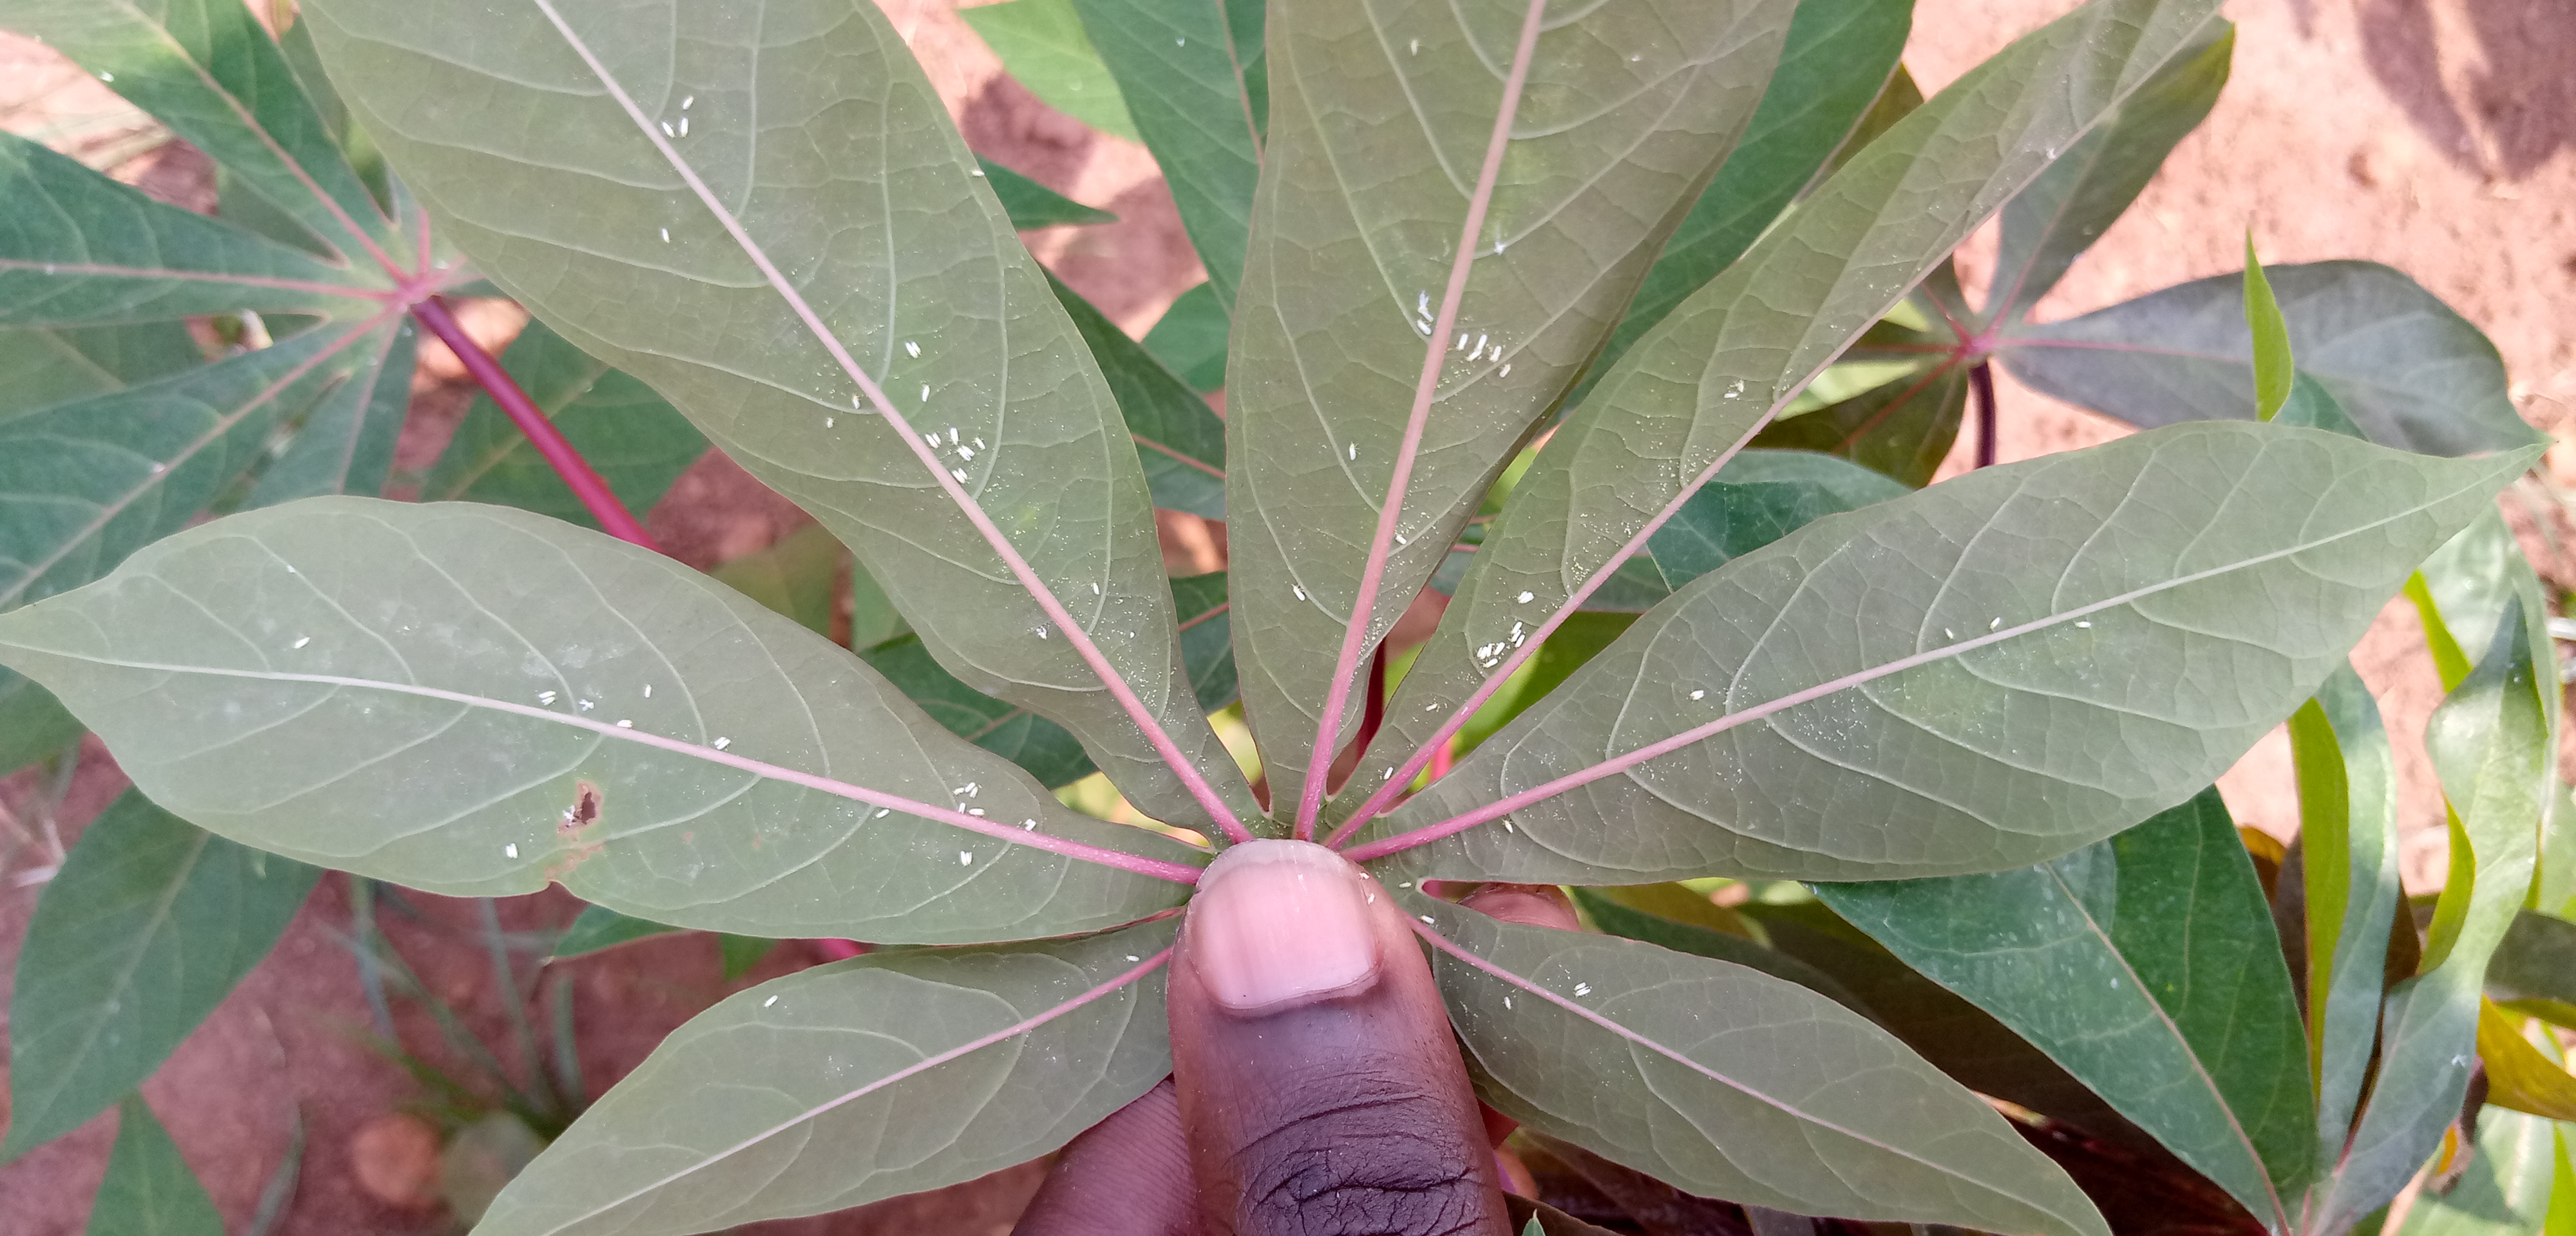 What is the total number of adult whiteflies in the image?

54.